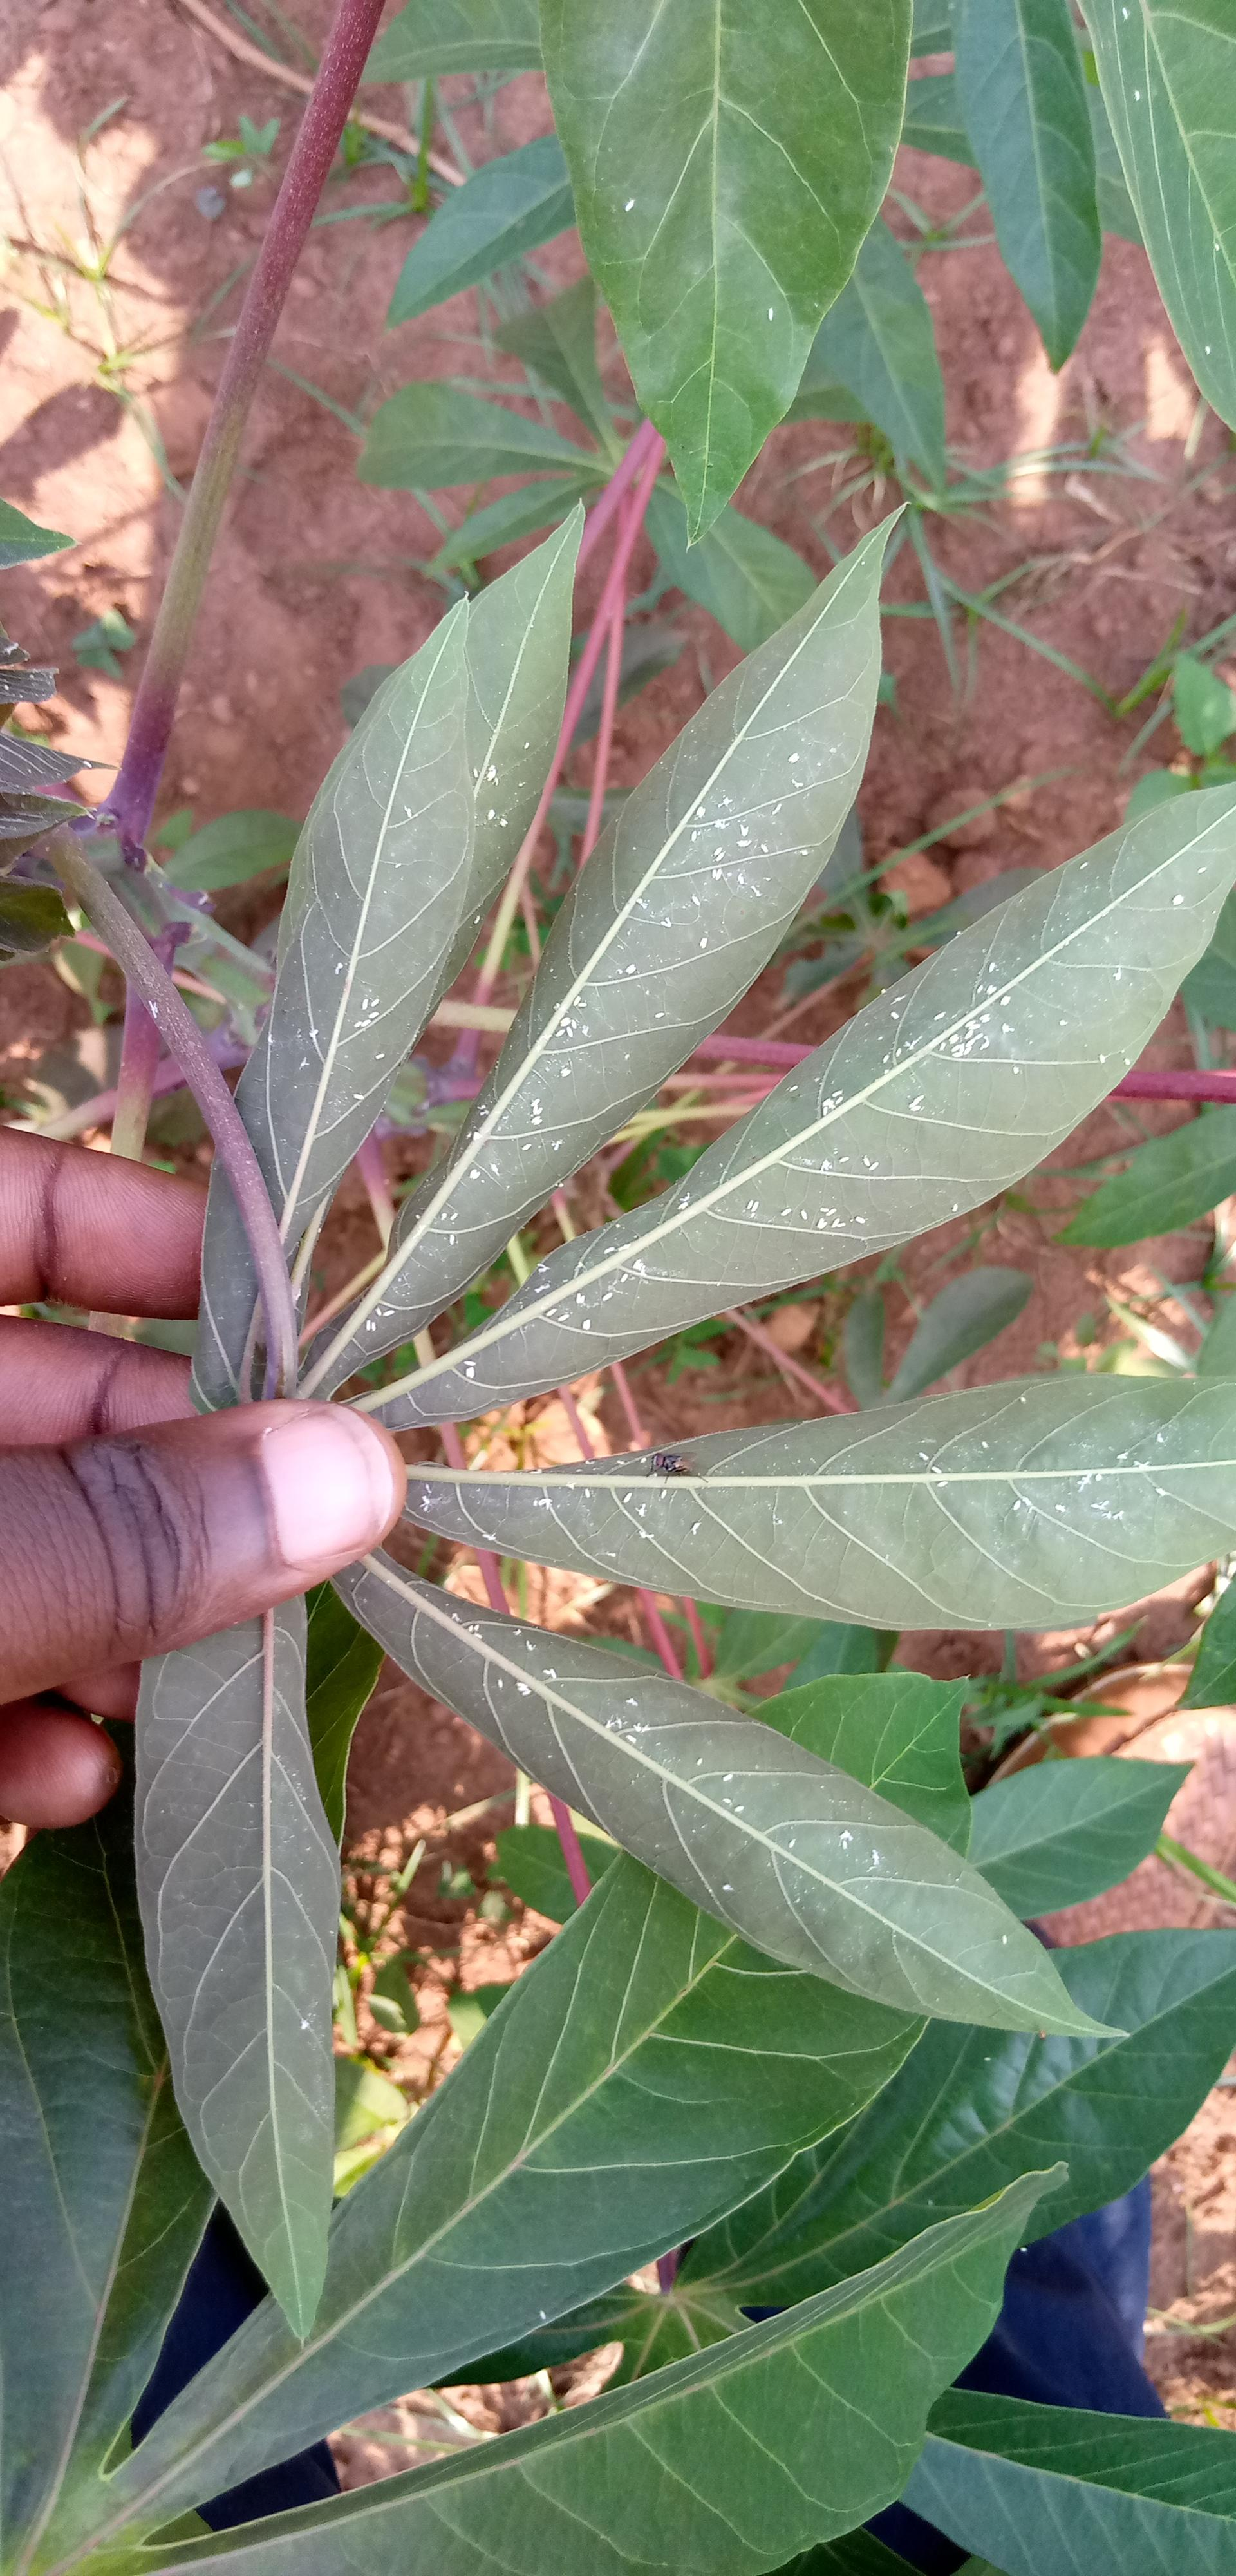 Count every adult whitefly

184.